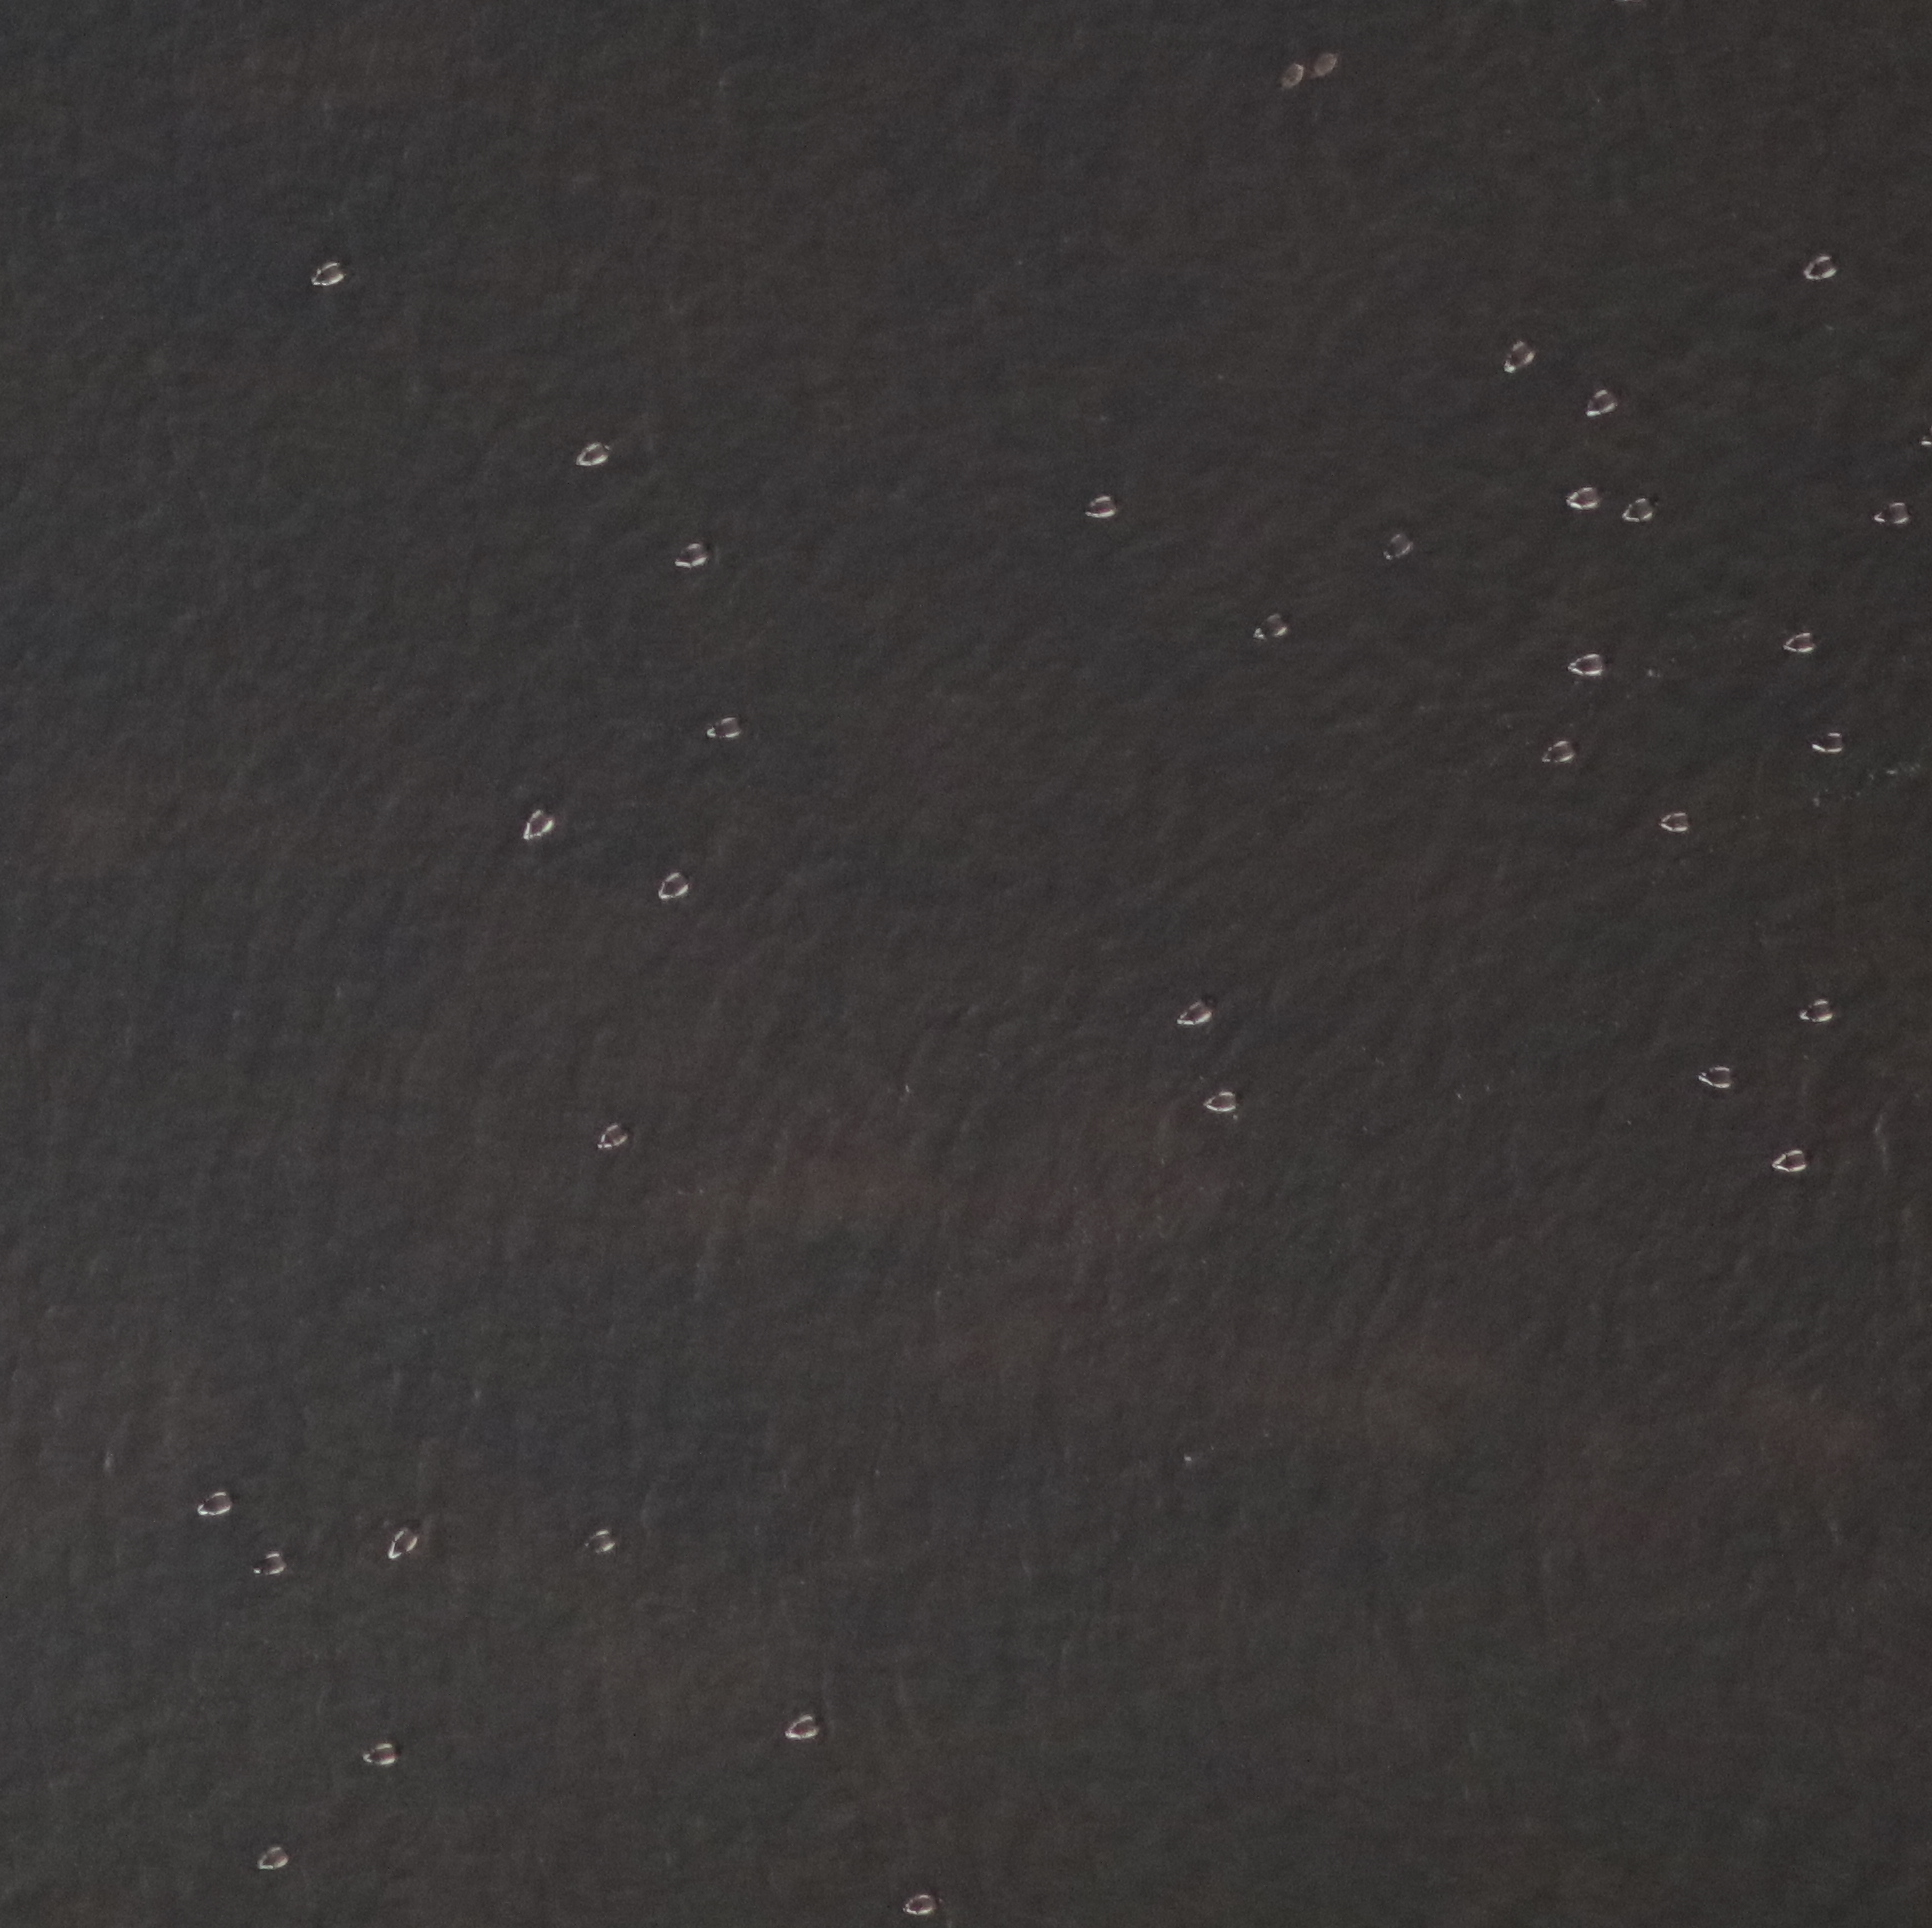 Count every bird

35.